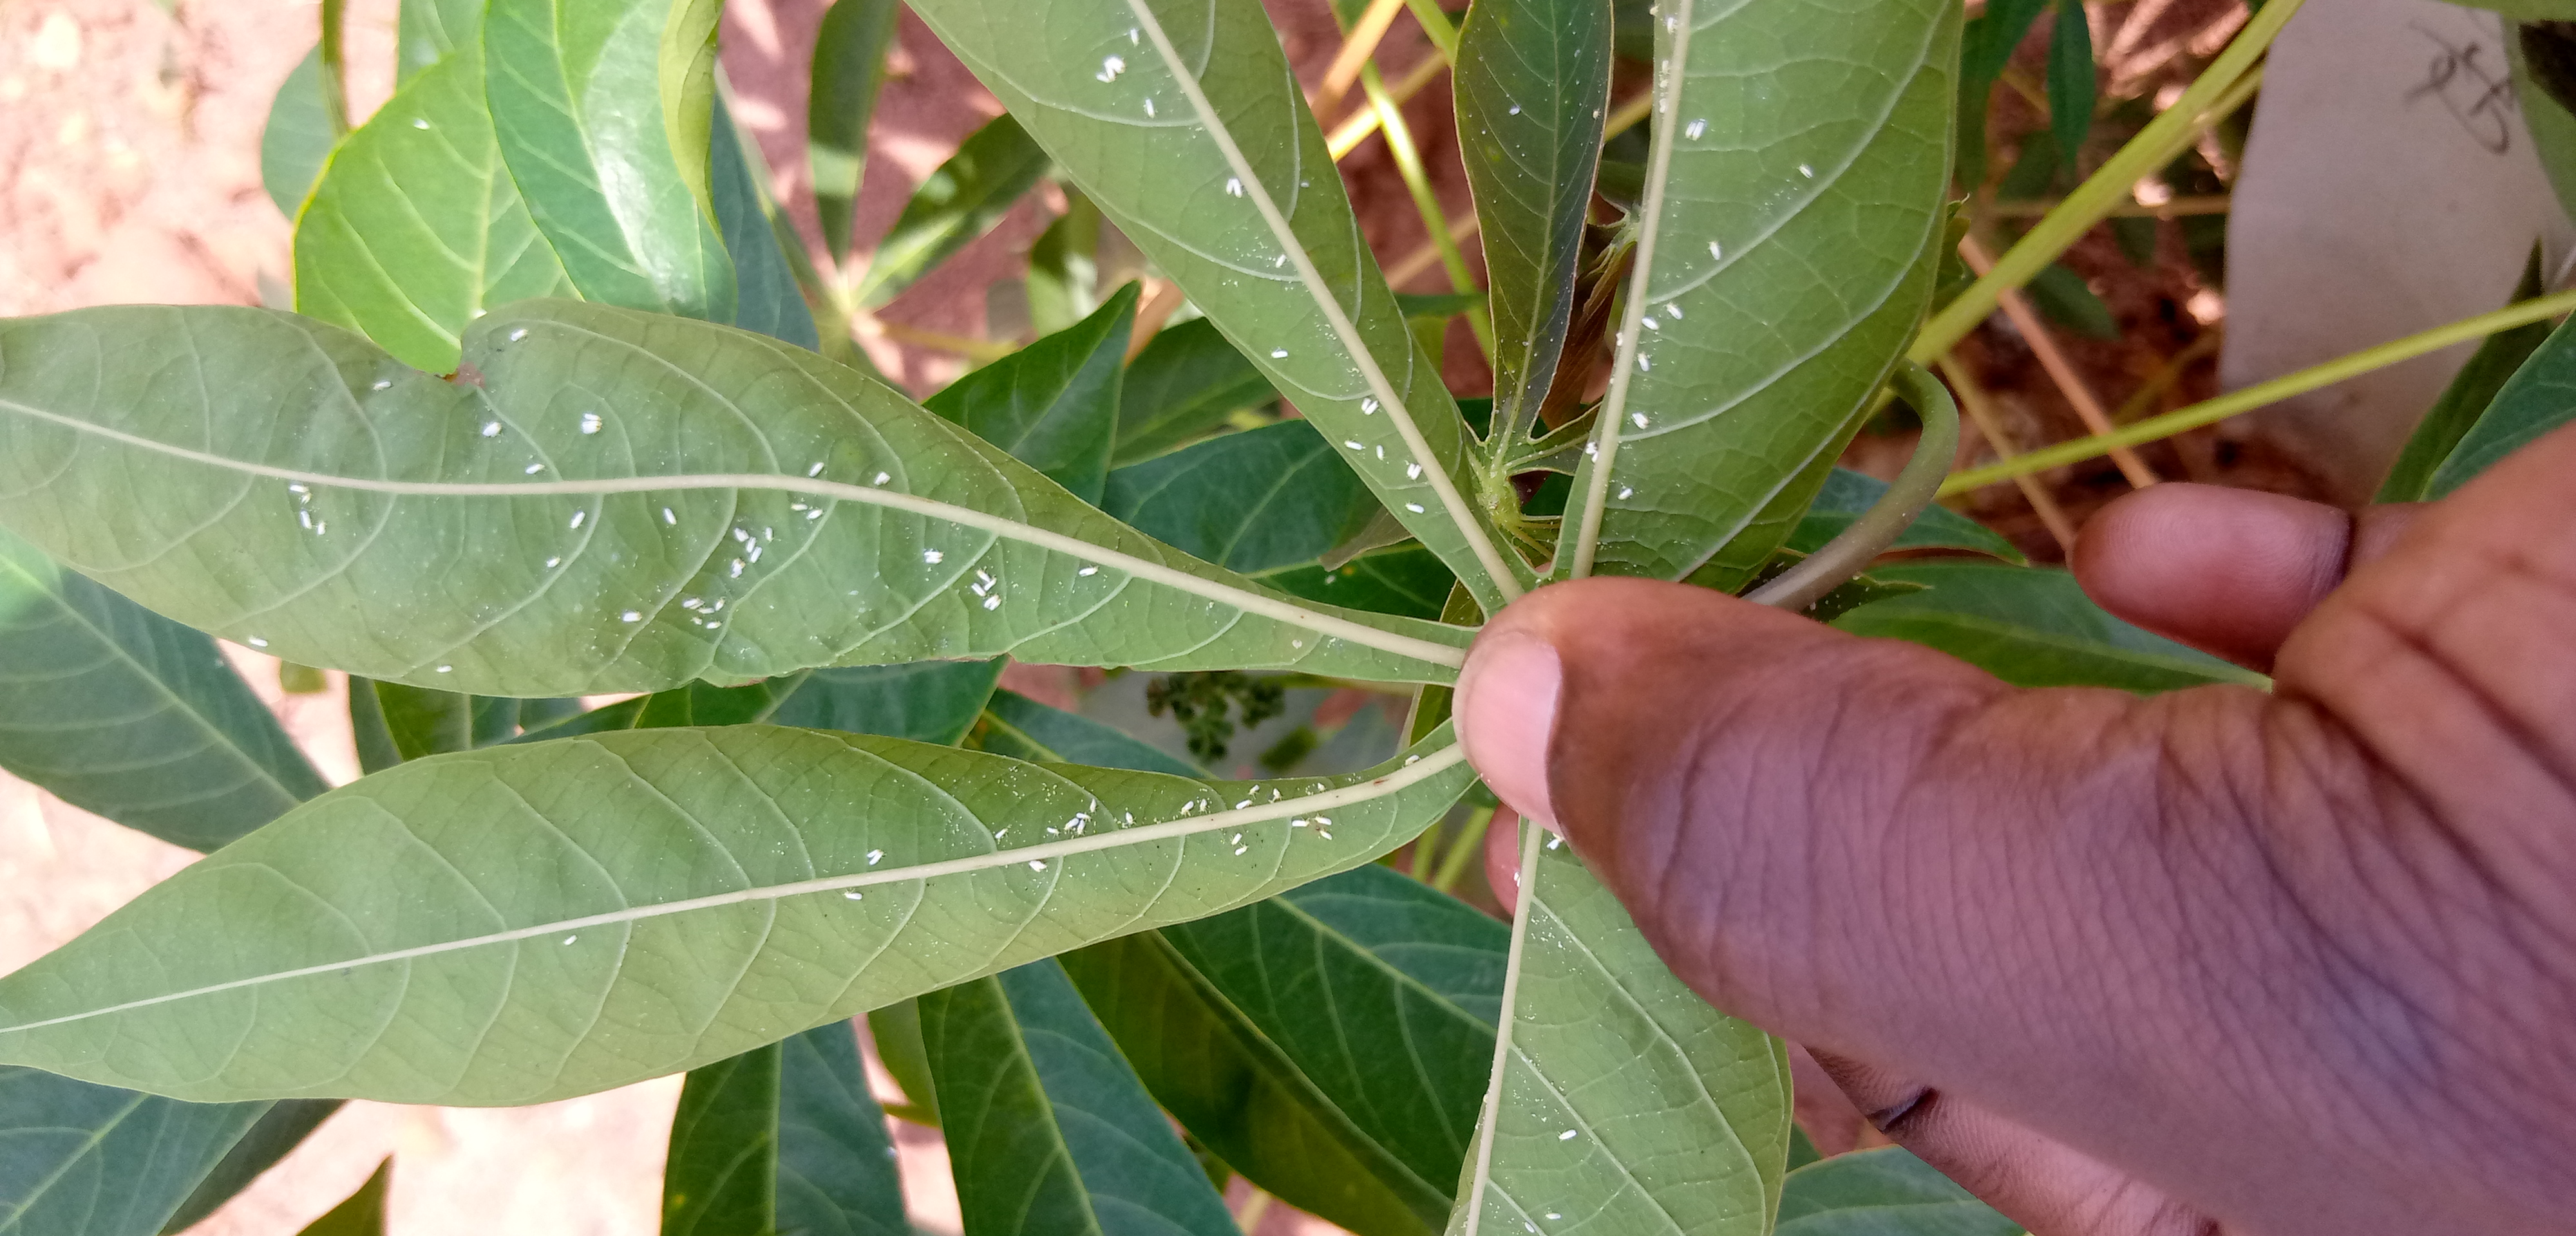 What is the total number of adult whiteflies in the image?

107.